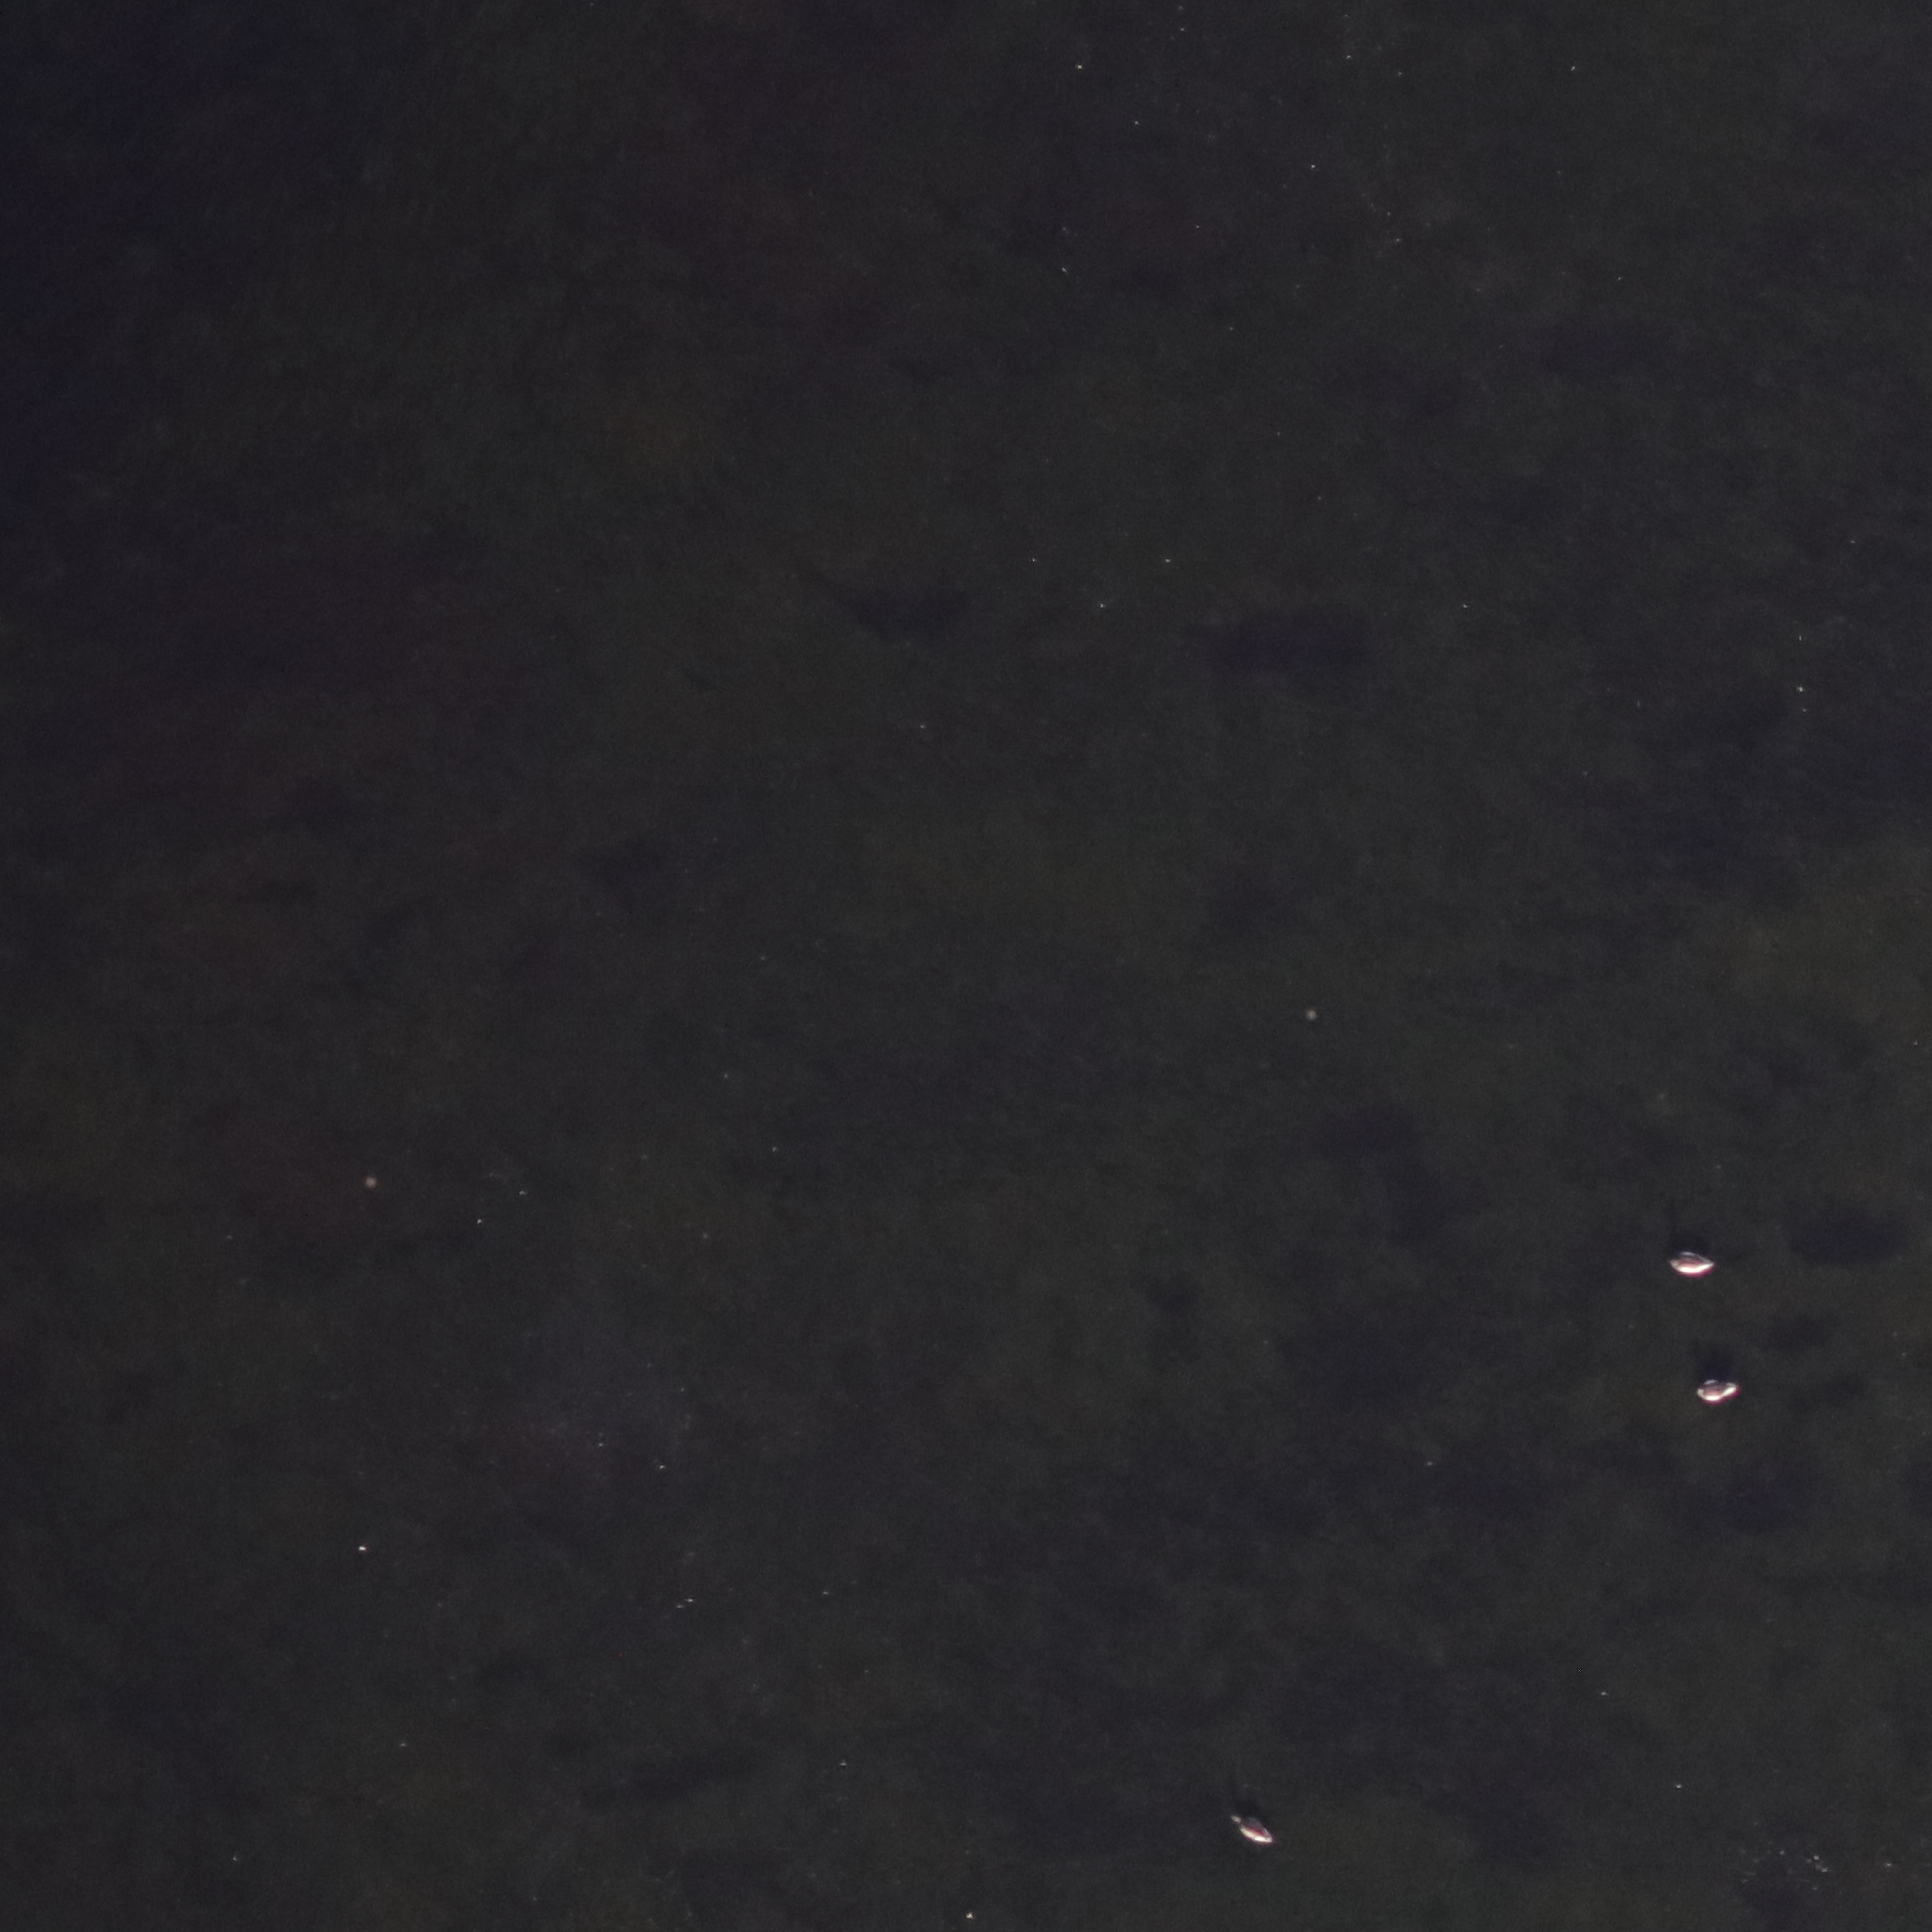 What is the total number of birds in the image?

3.